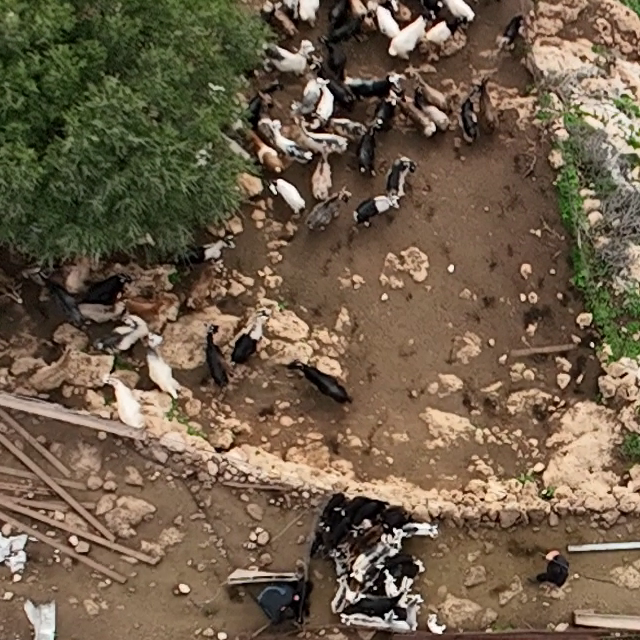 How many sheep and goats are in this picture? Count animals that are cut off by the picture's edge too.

70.